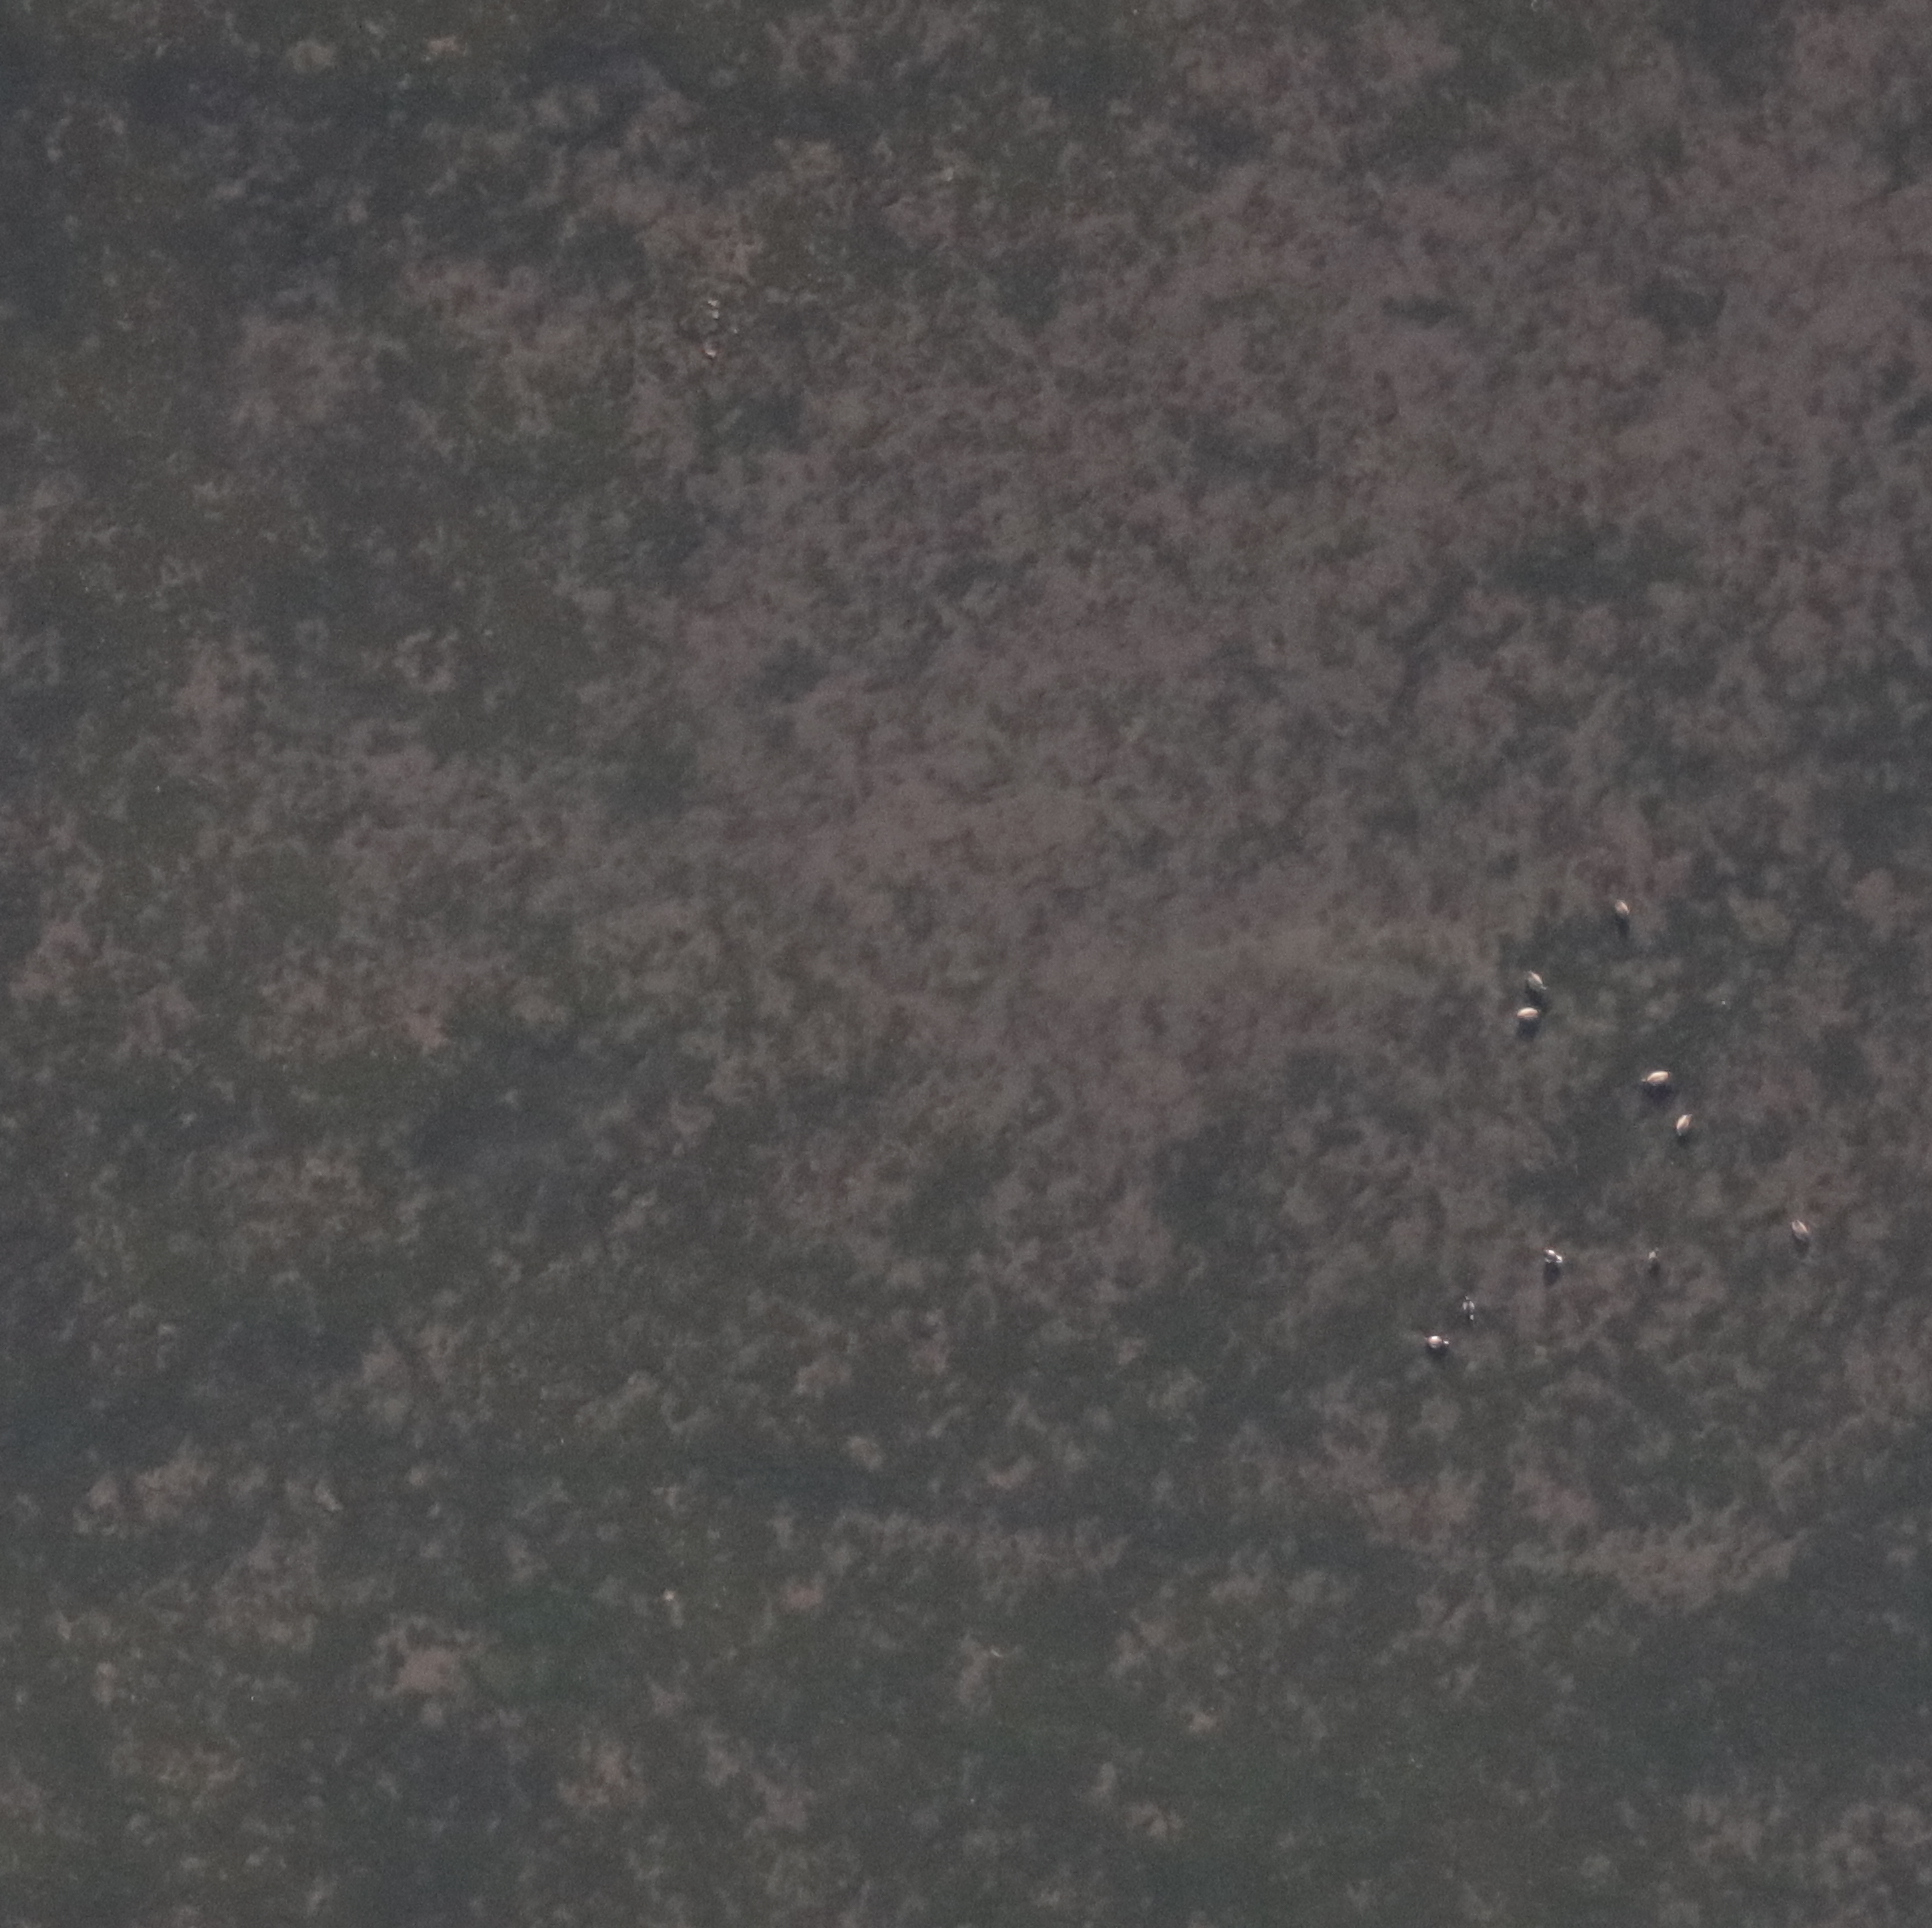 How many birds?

10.